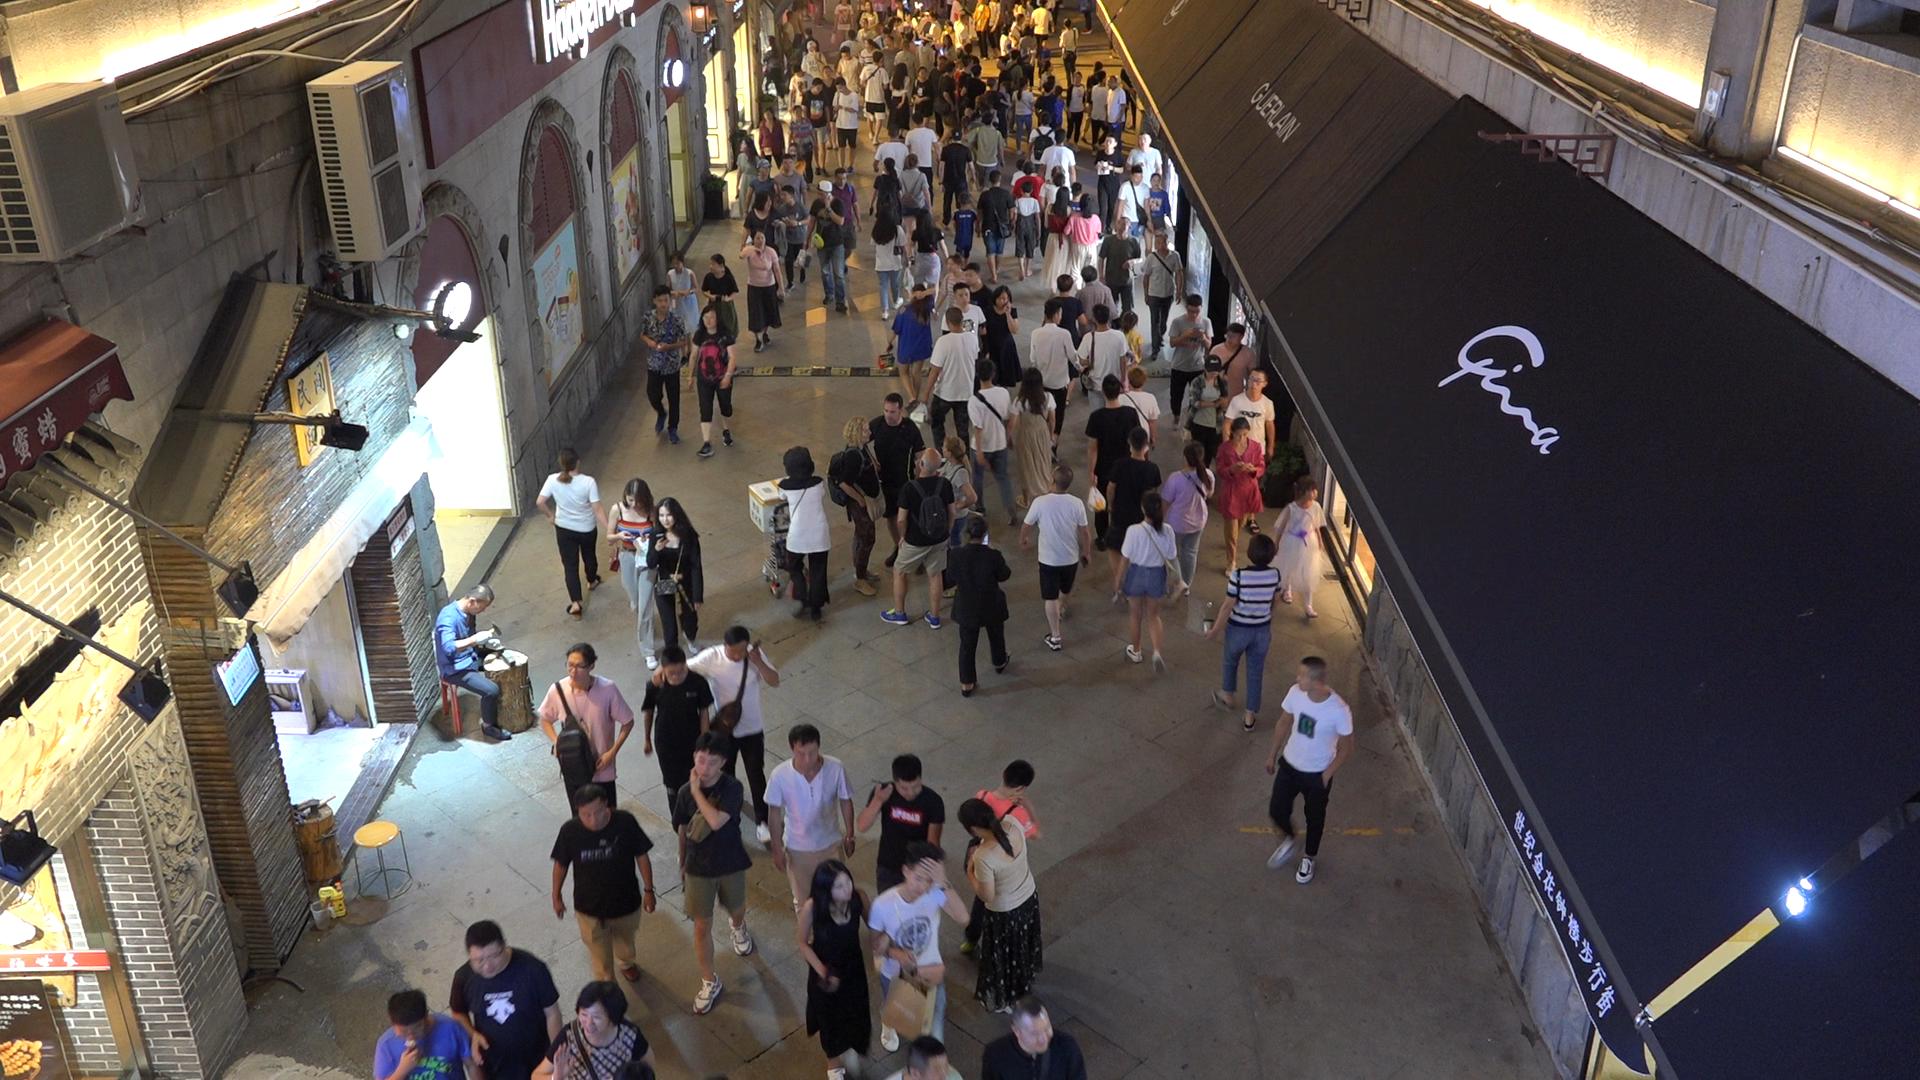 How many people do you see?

153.